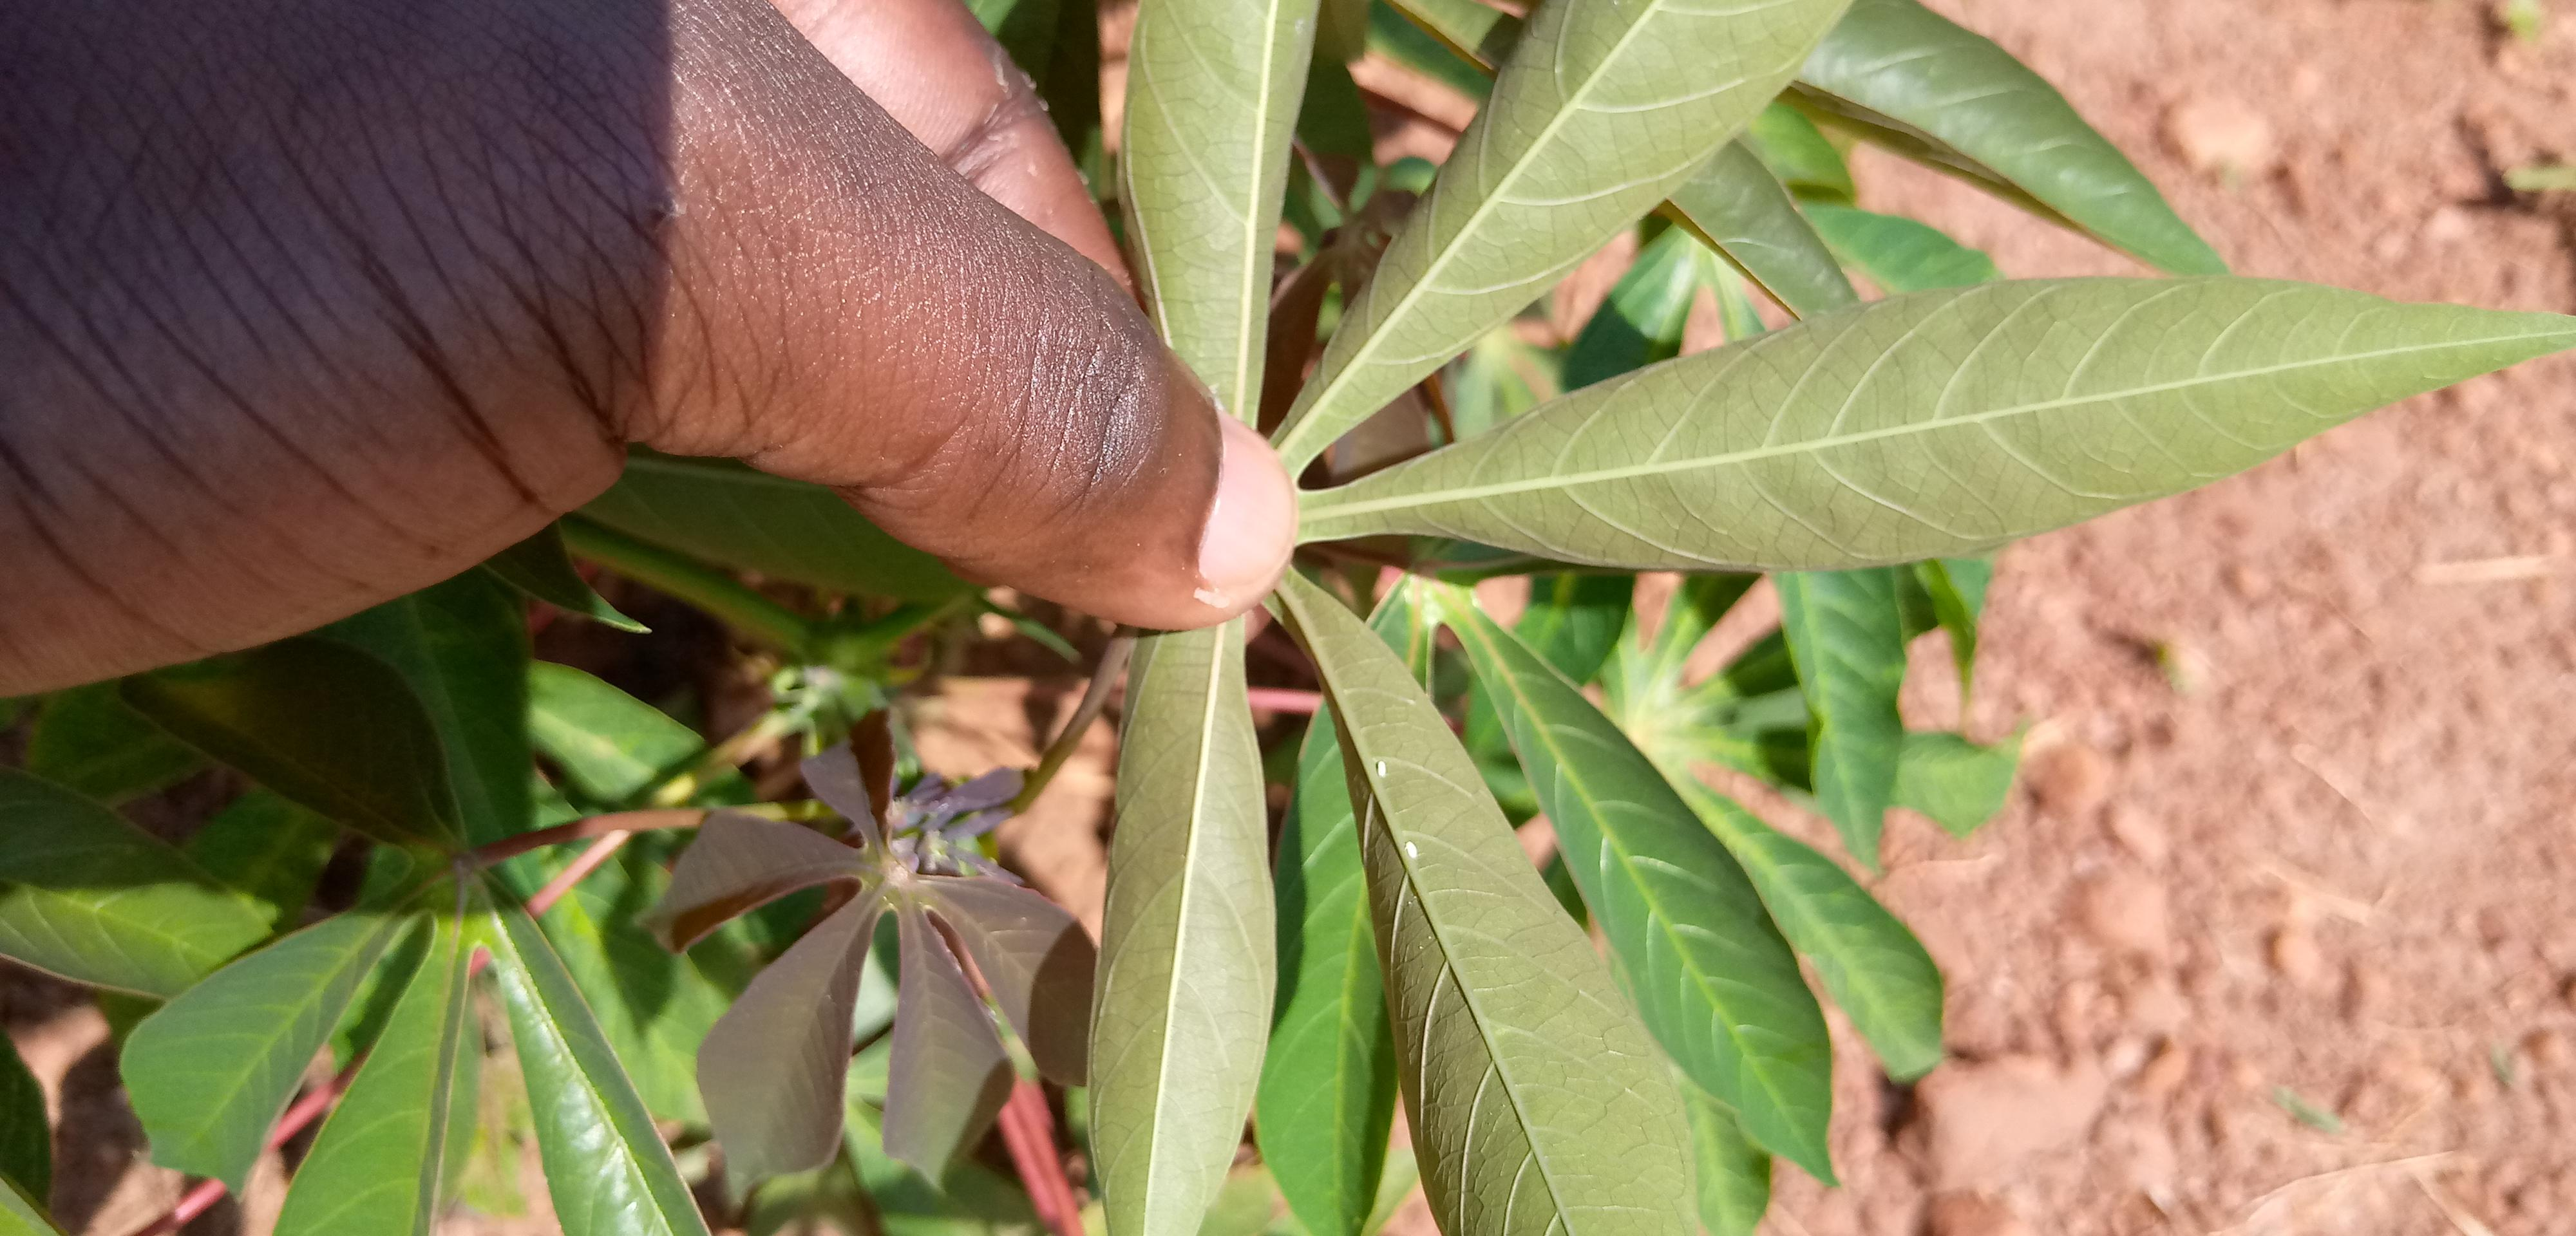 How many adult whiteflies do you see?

2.